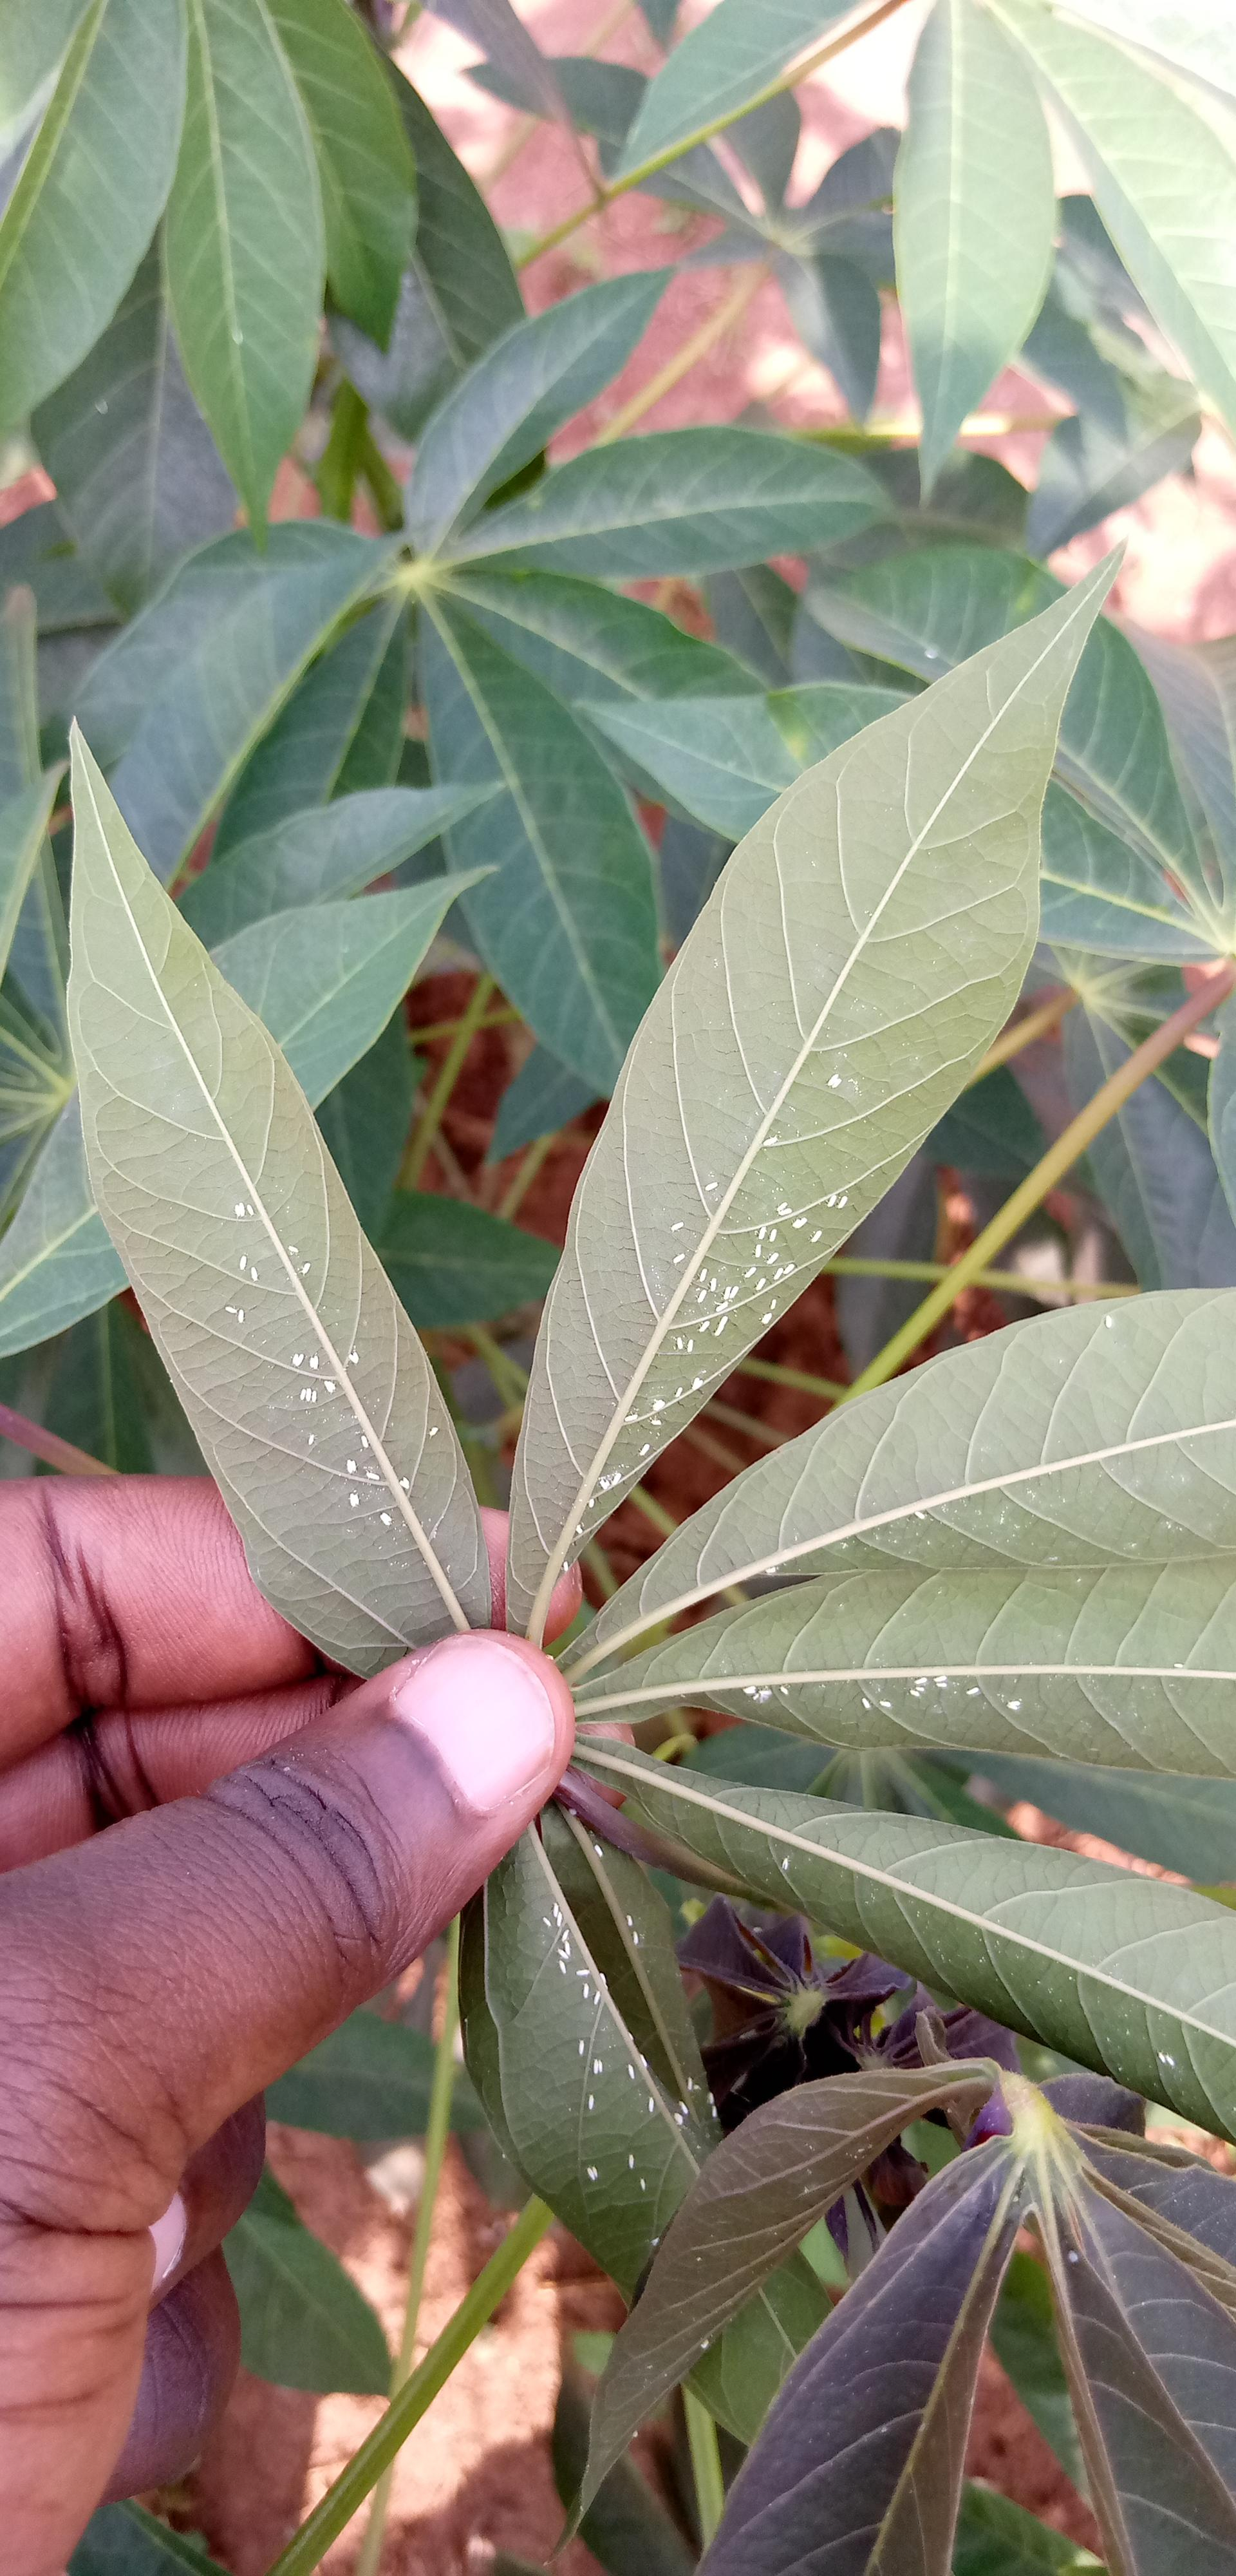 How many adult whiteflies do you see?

129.